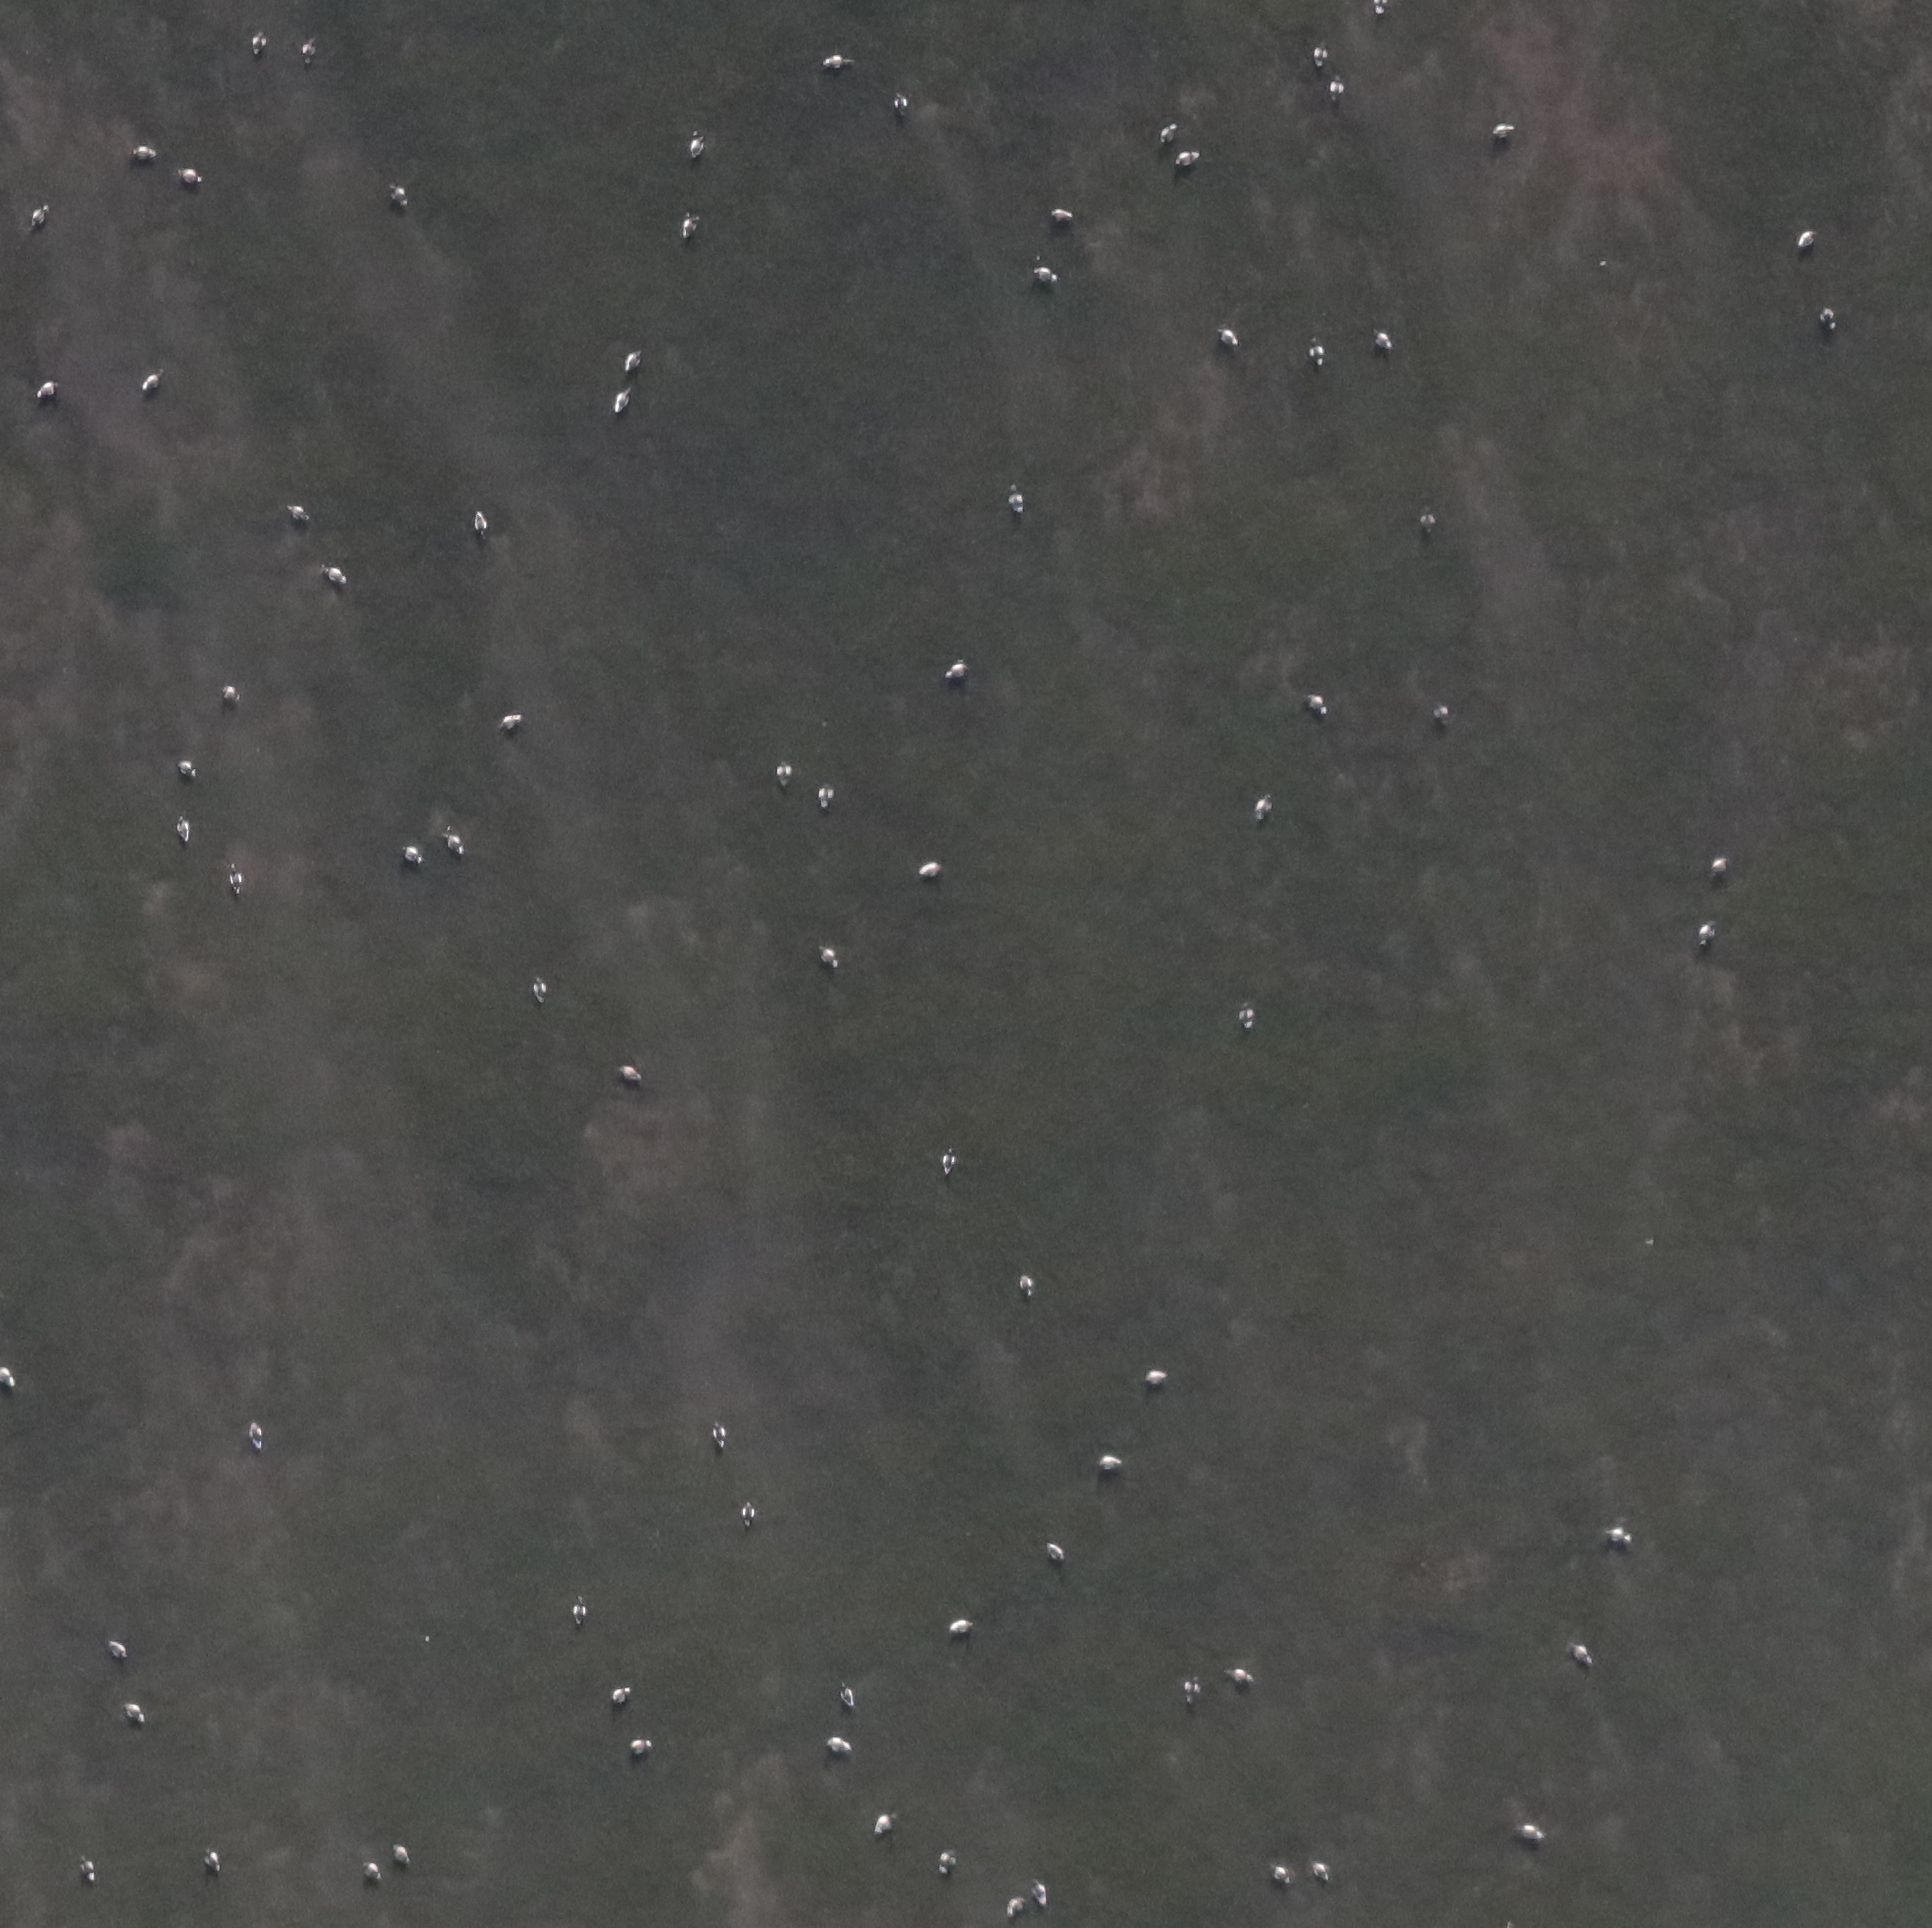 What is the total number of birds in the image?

84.